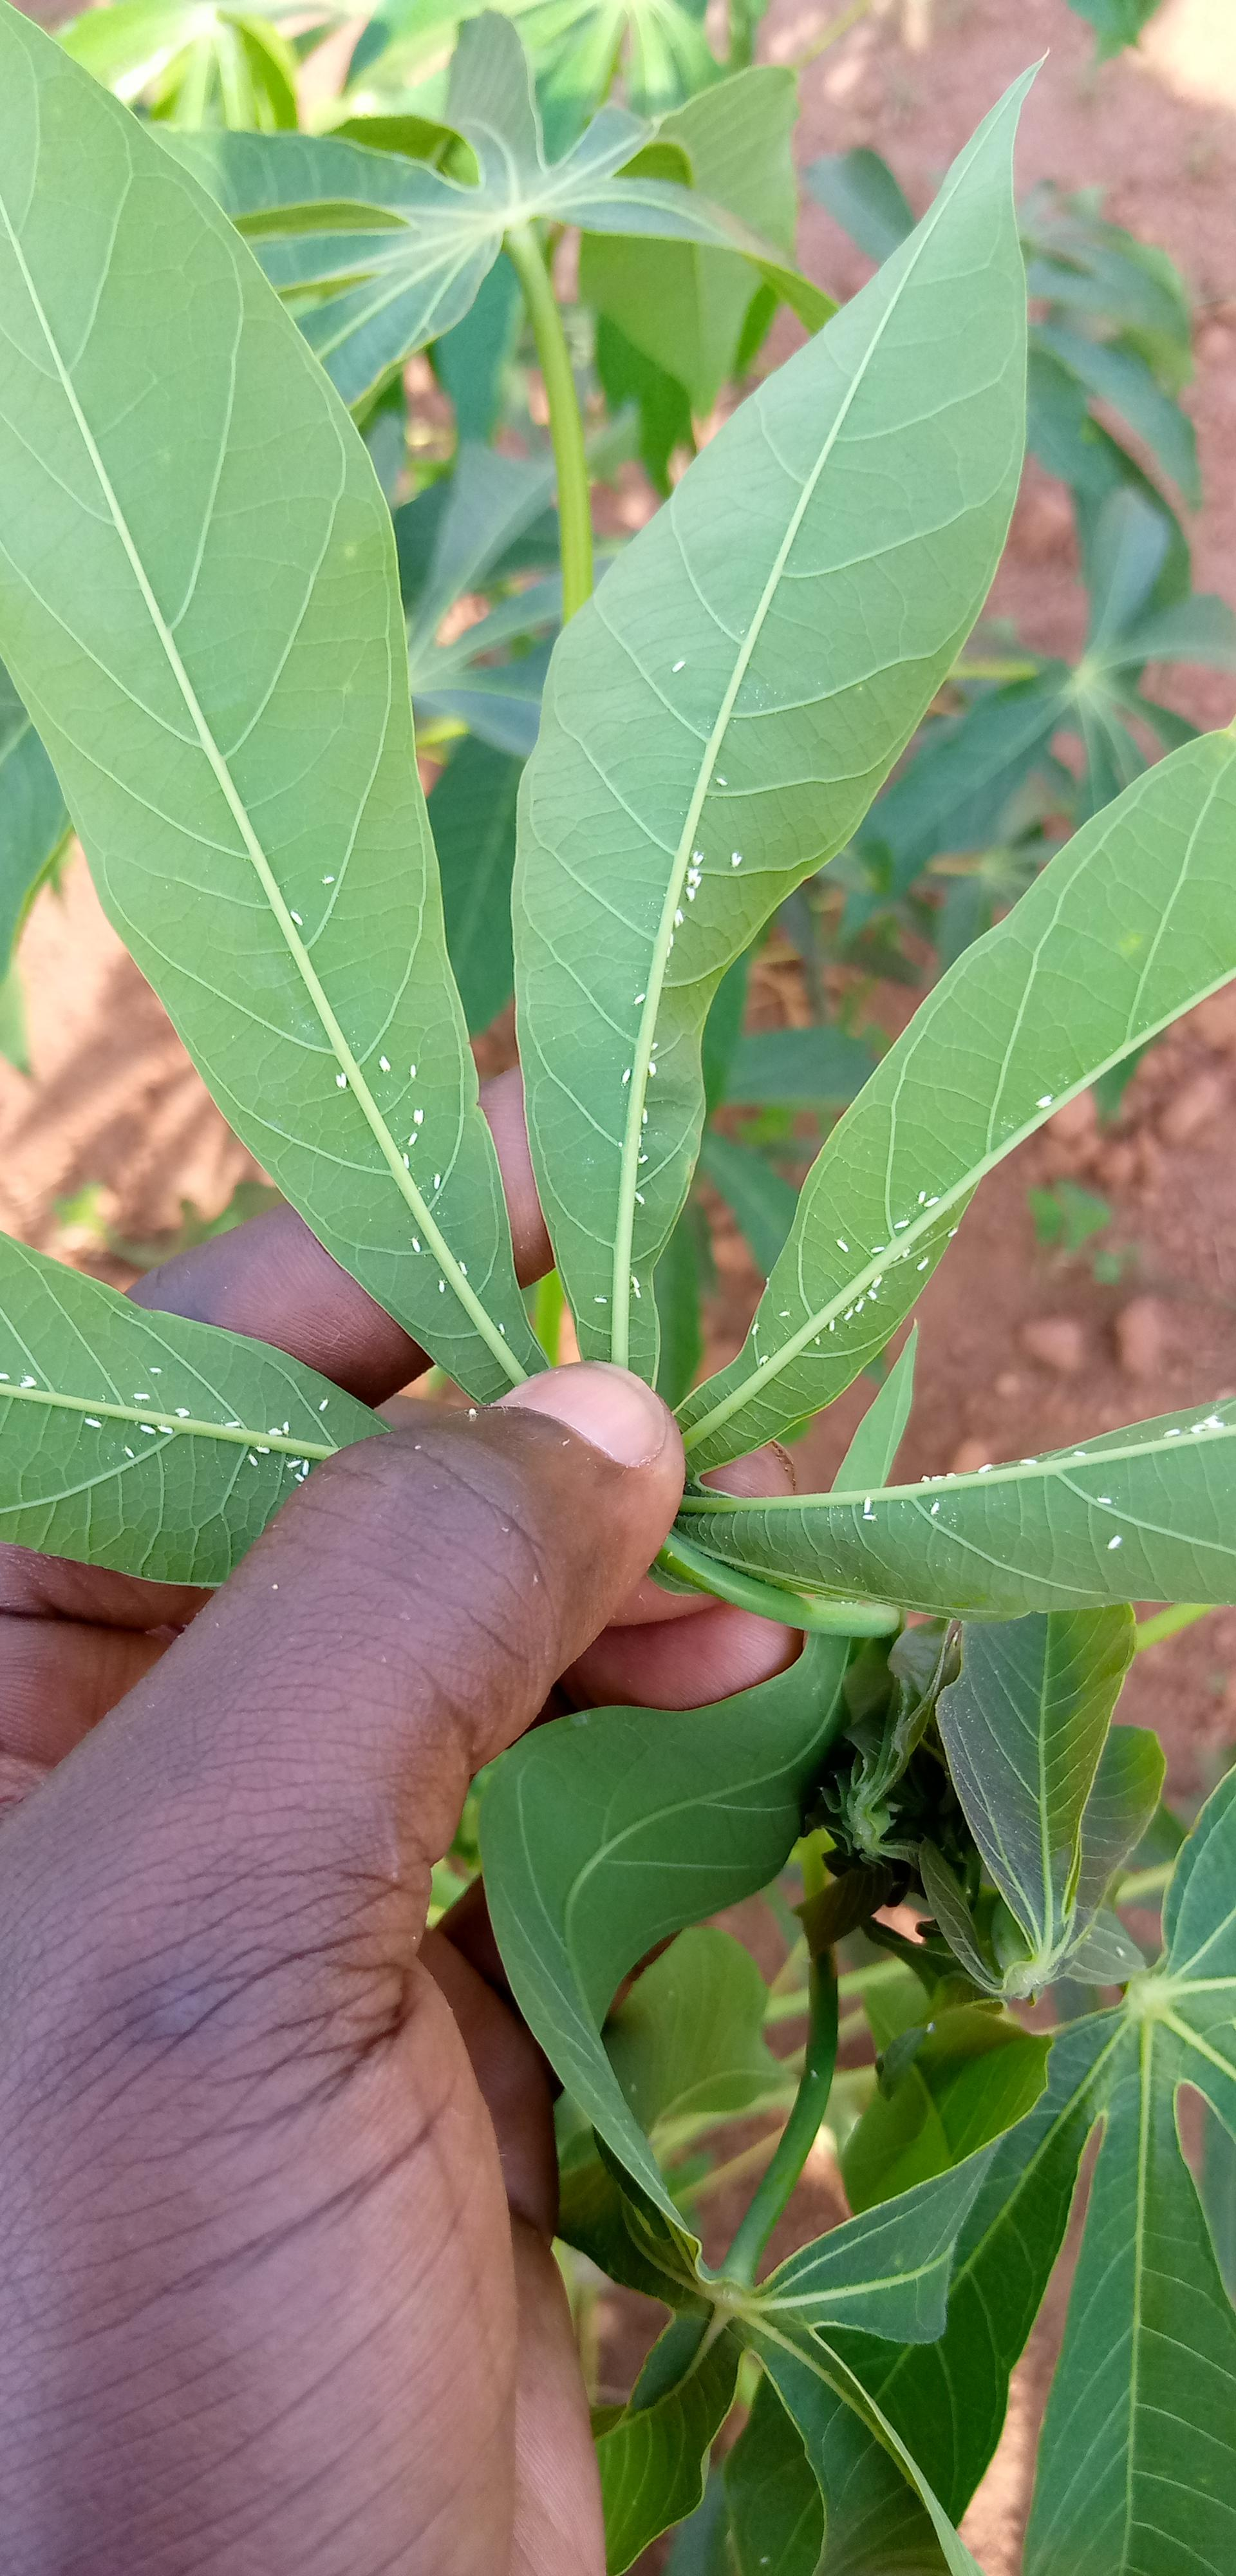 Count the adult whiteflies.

94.